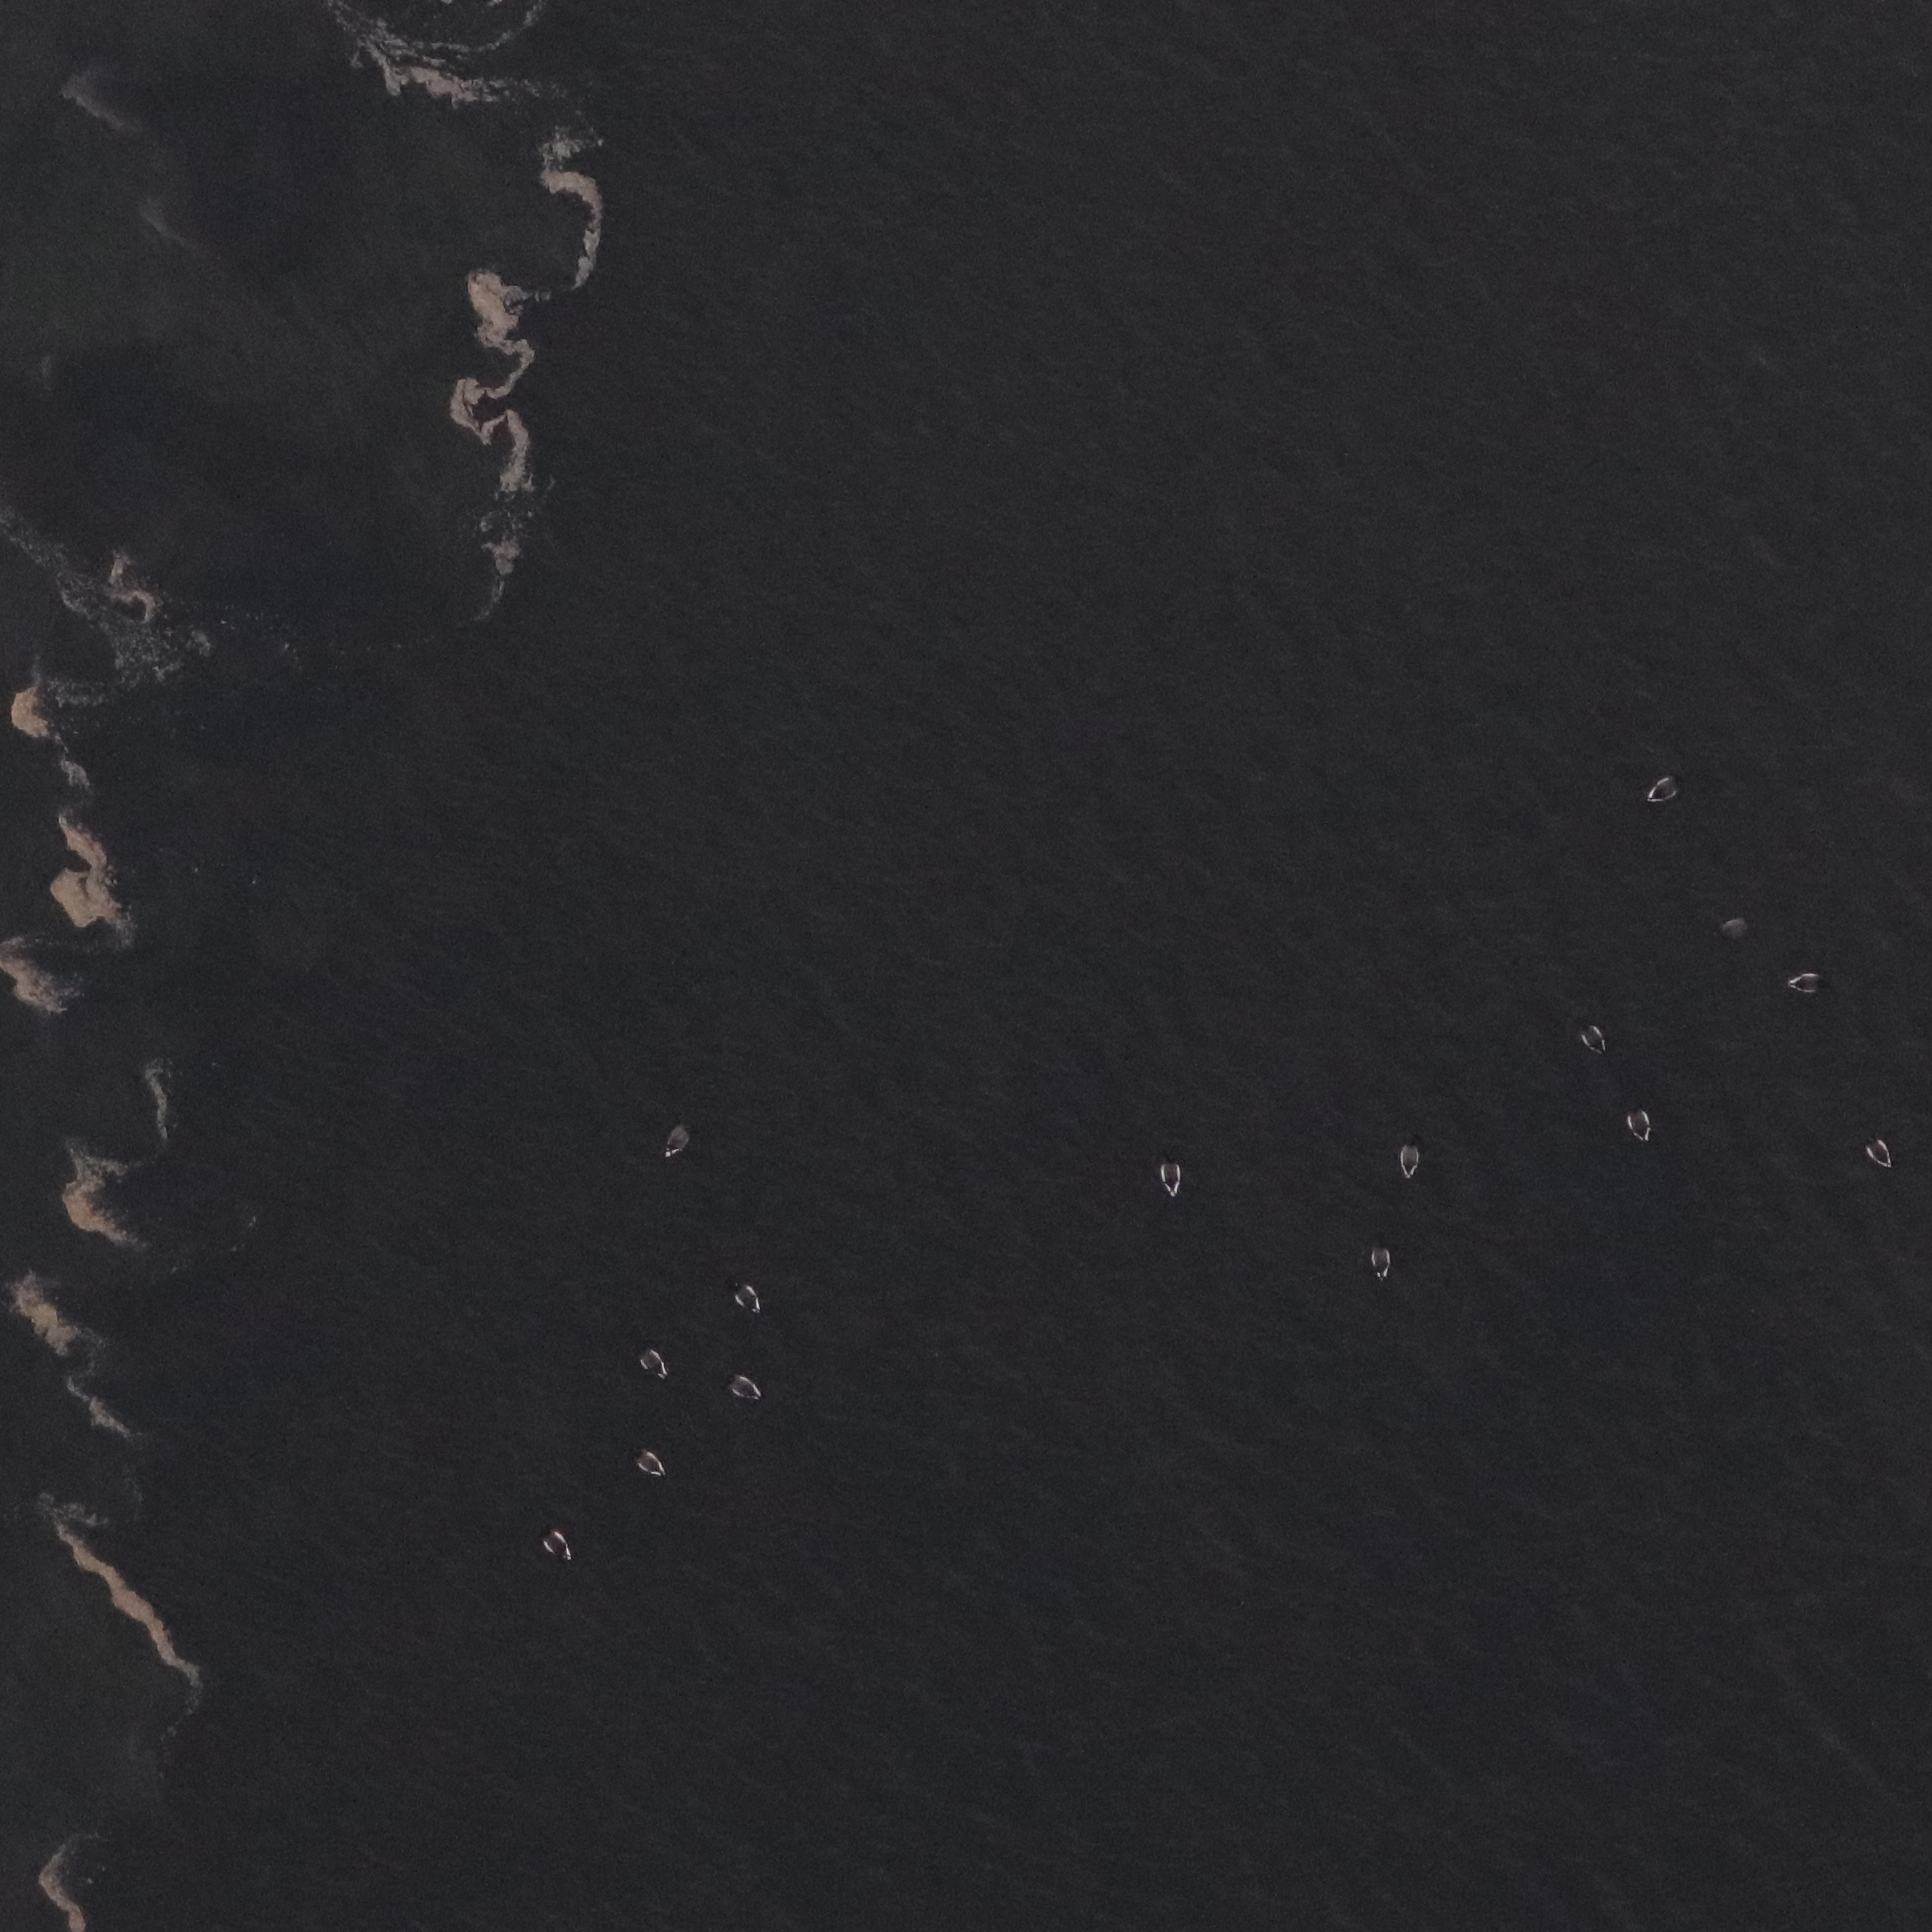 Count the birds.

15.